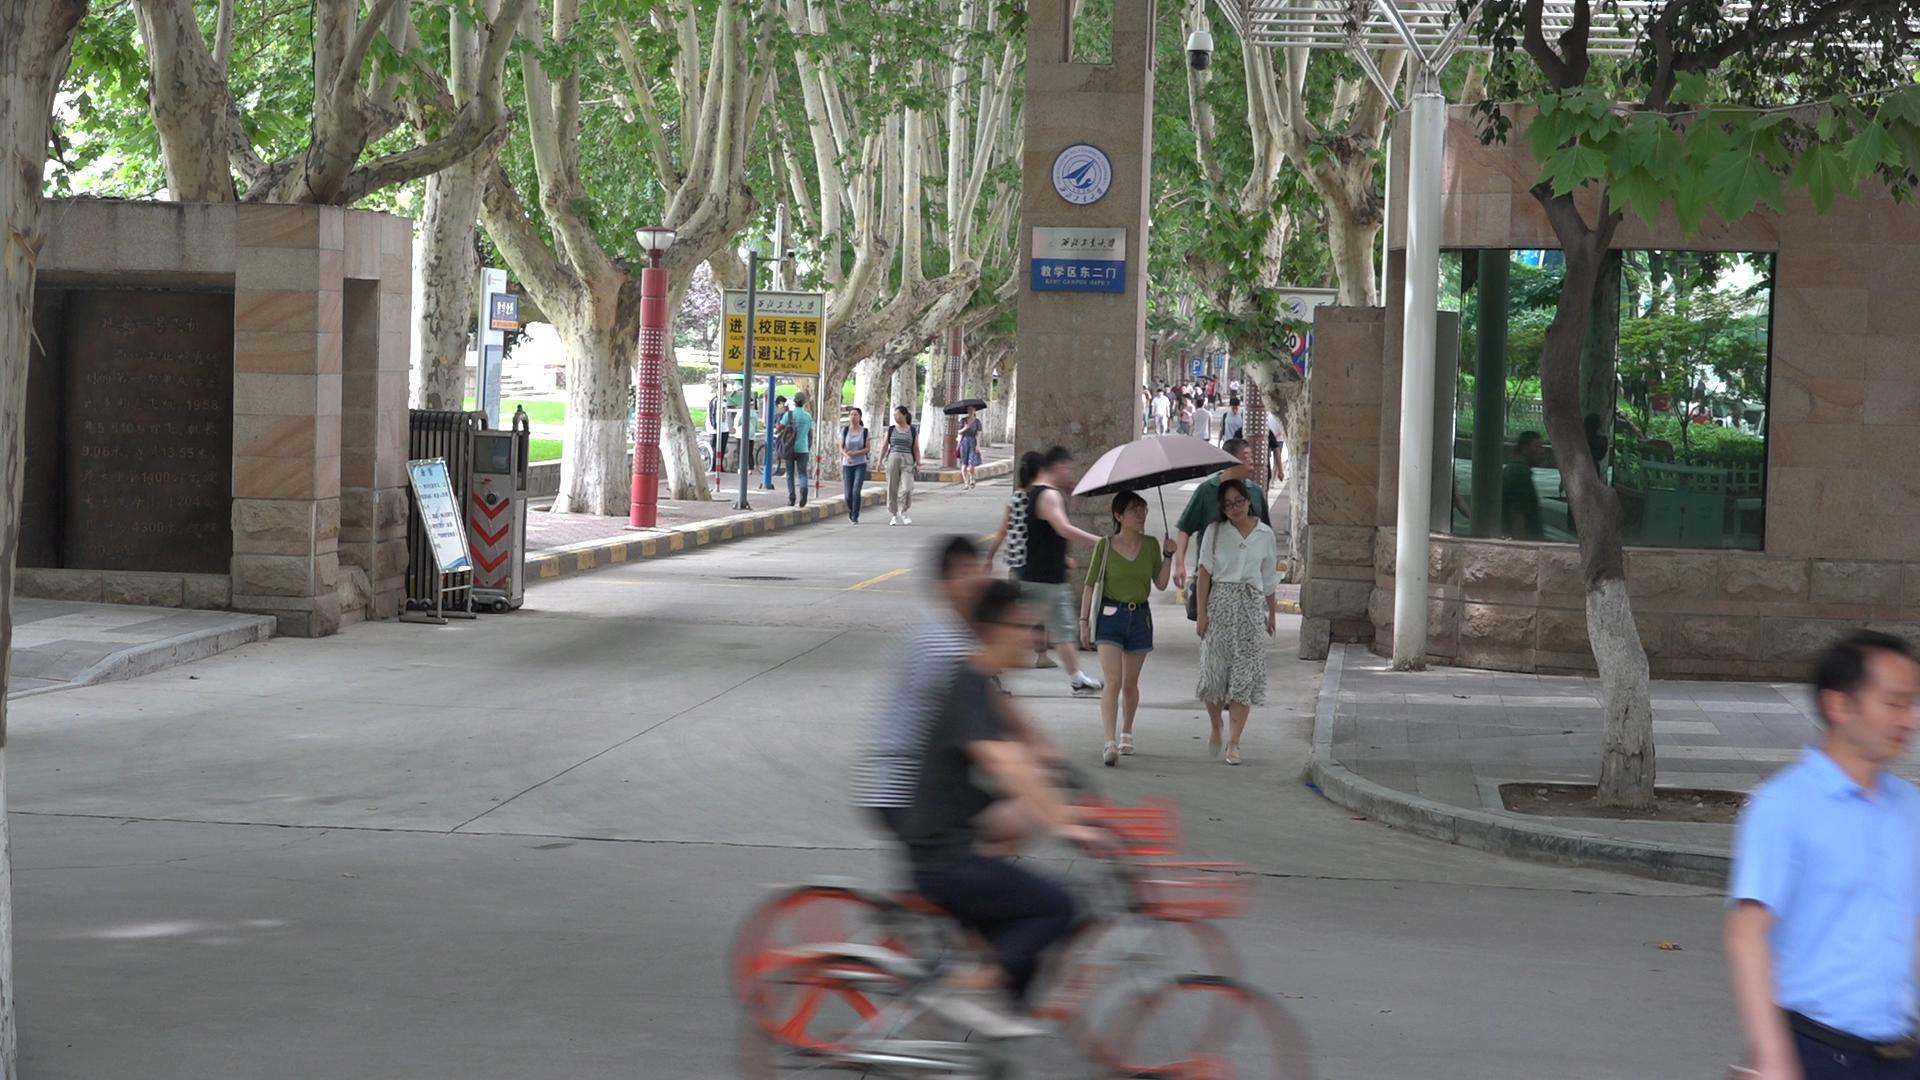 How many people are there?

20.